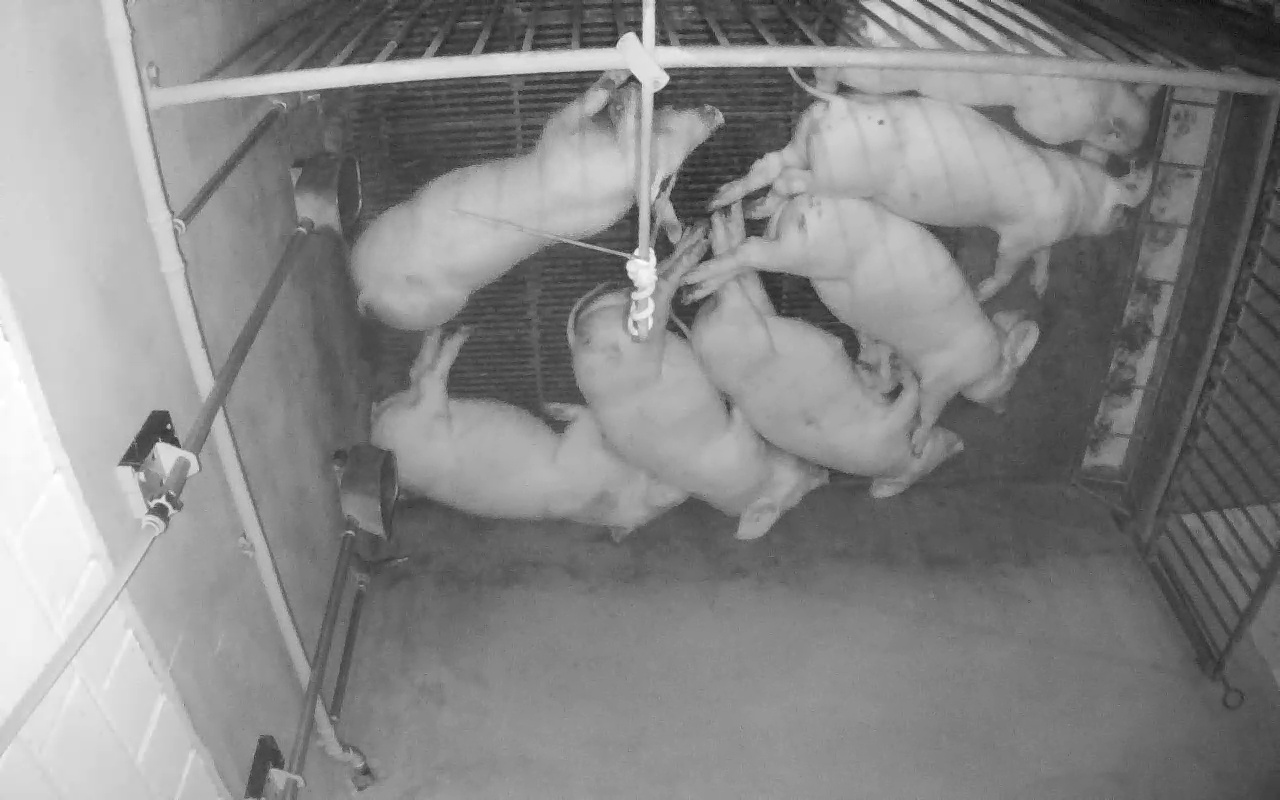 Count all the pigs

7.